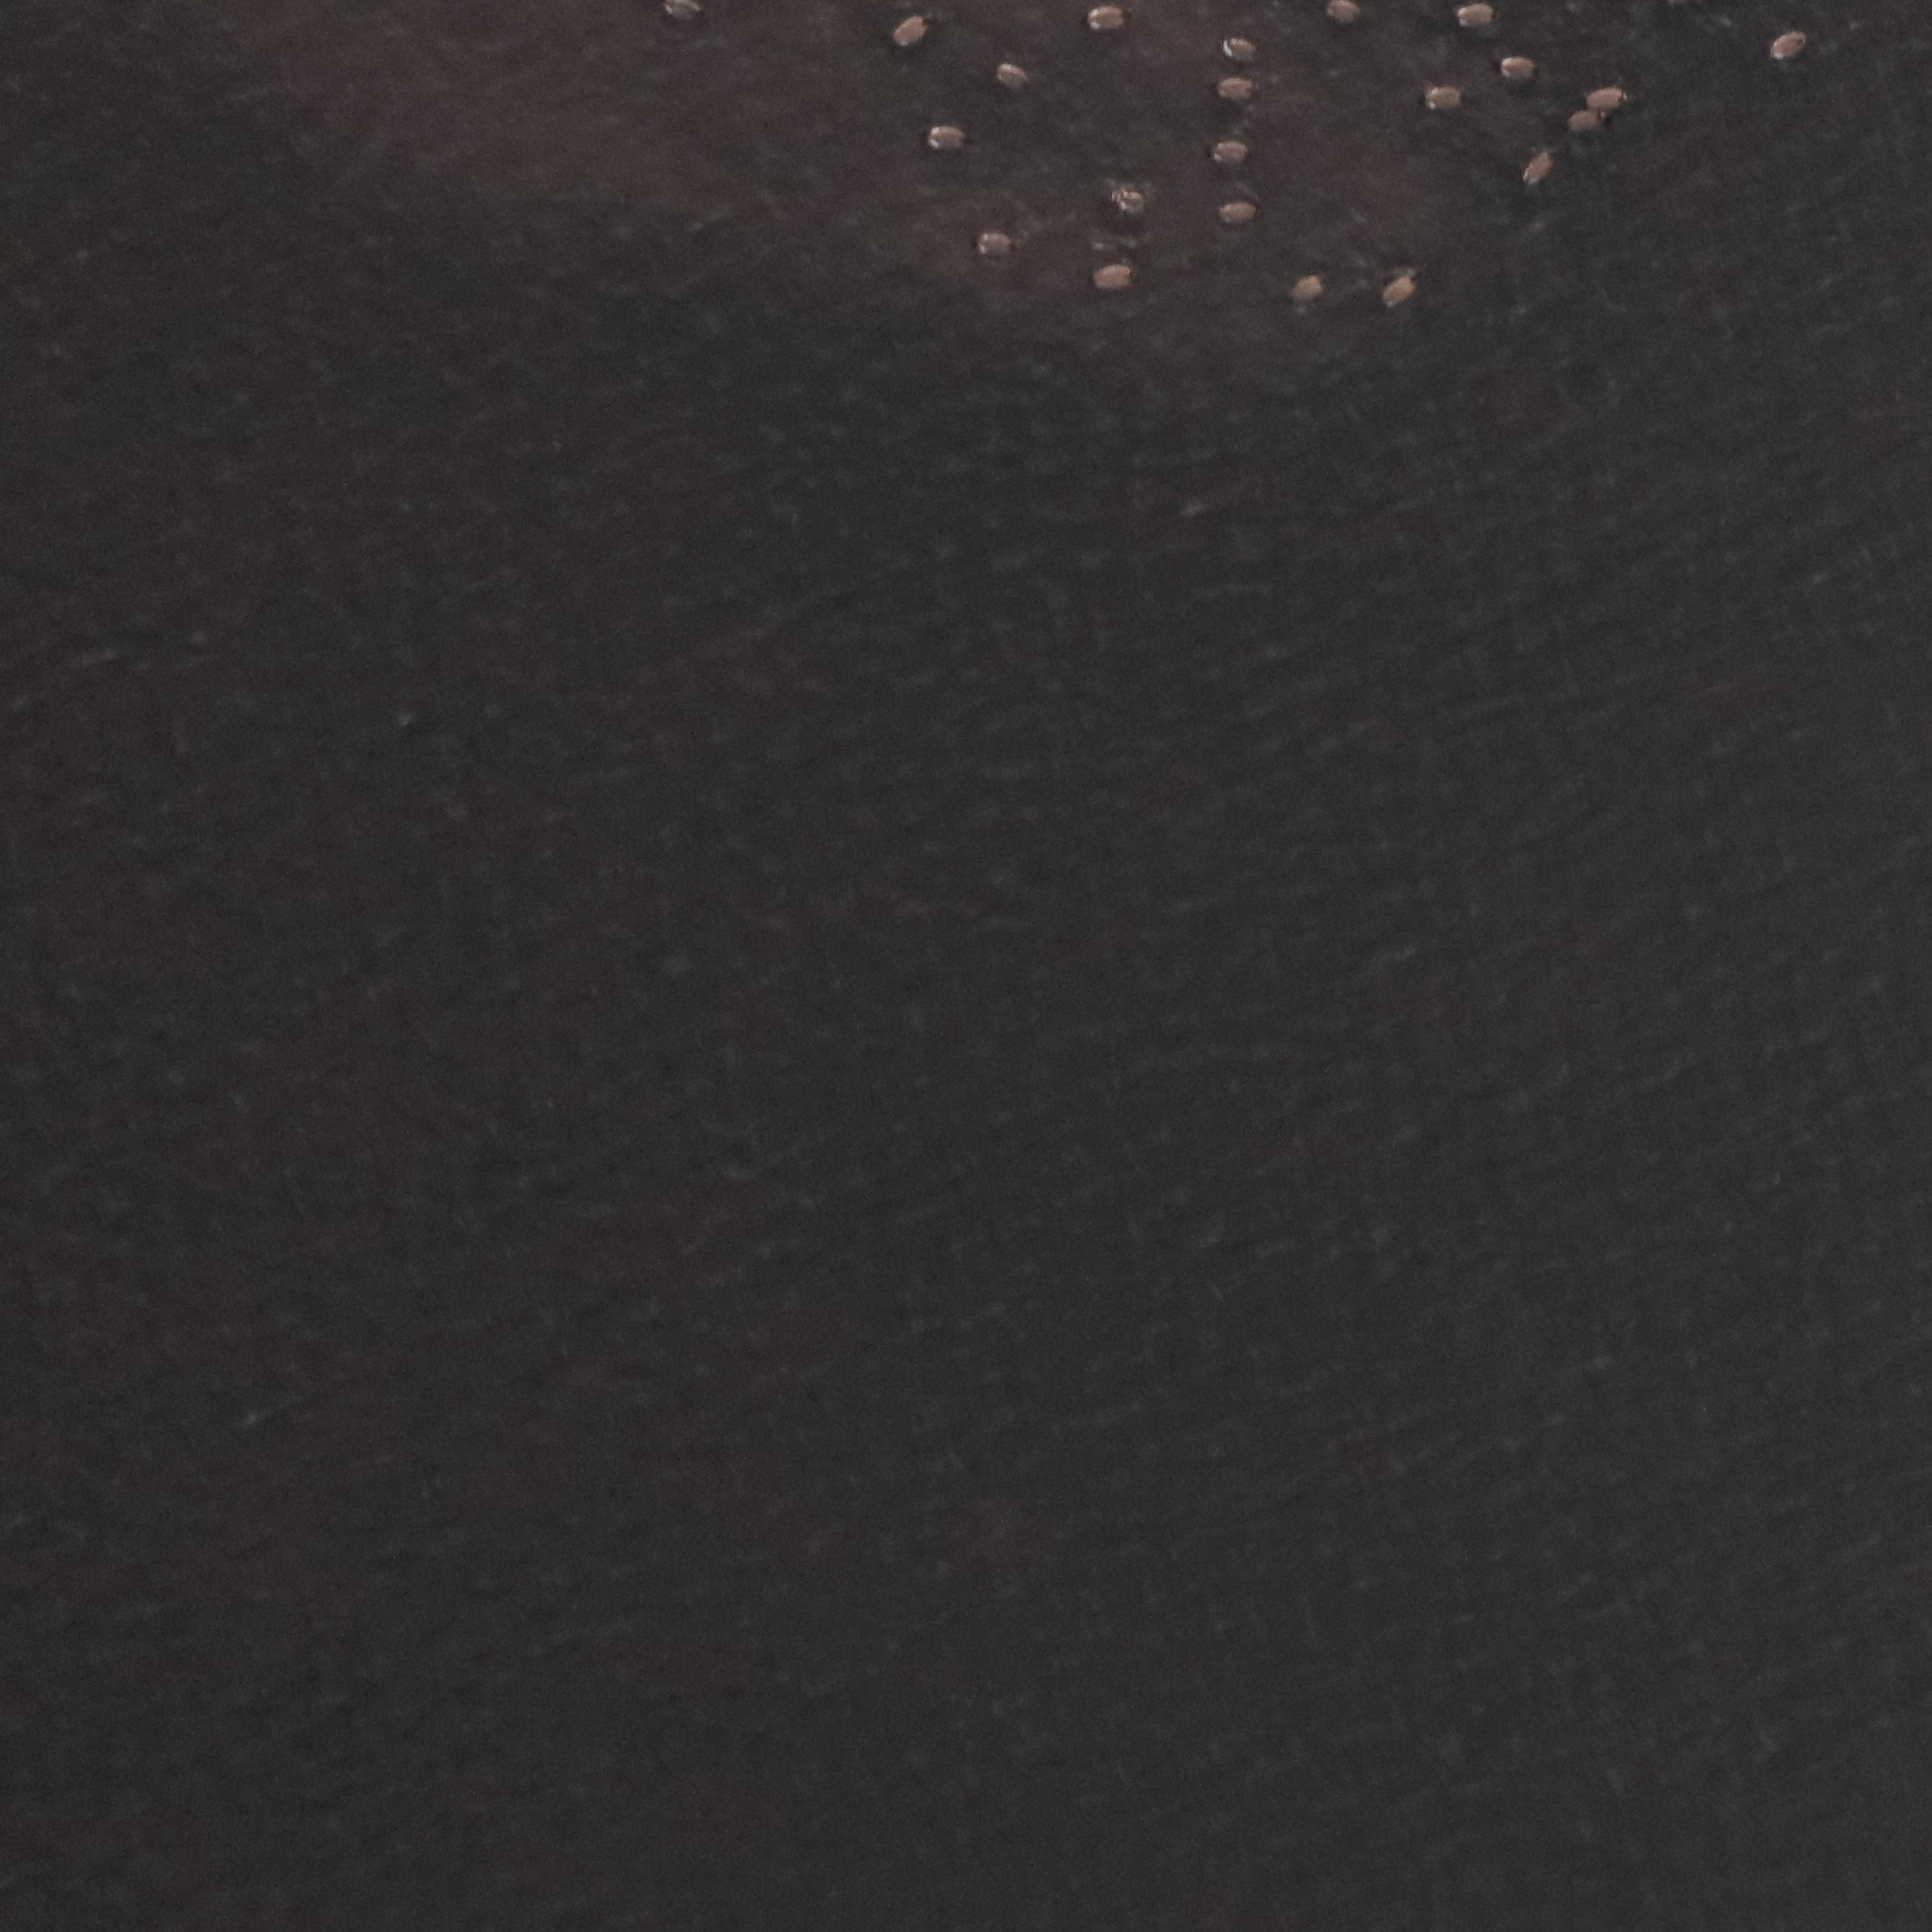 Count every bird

22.